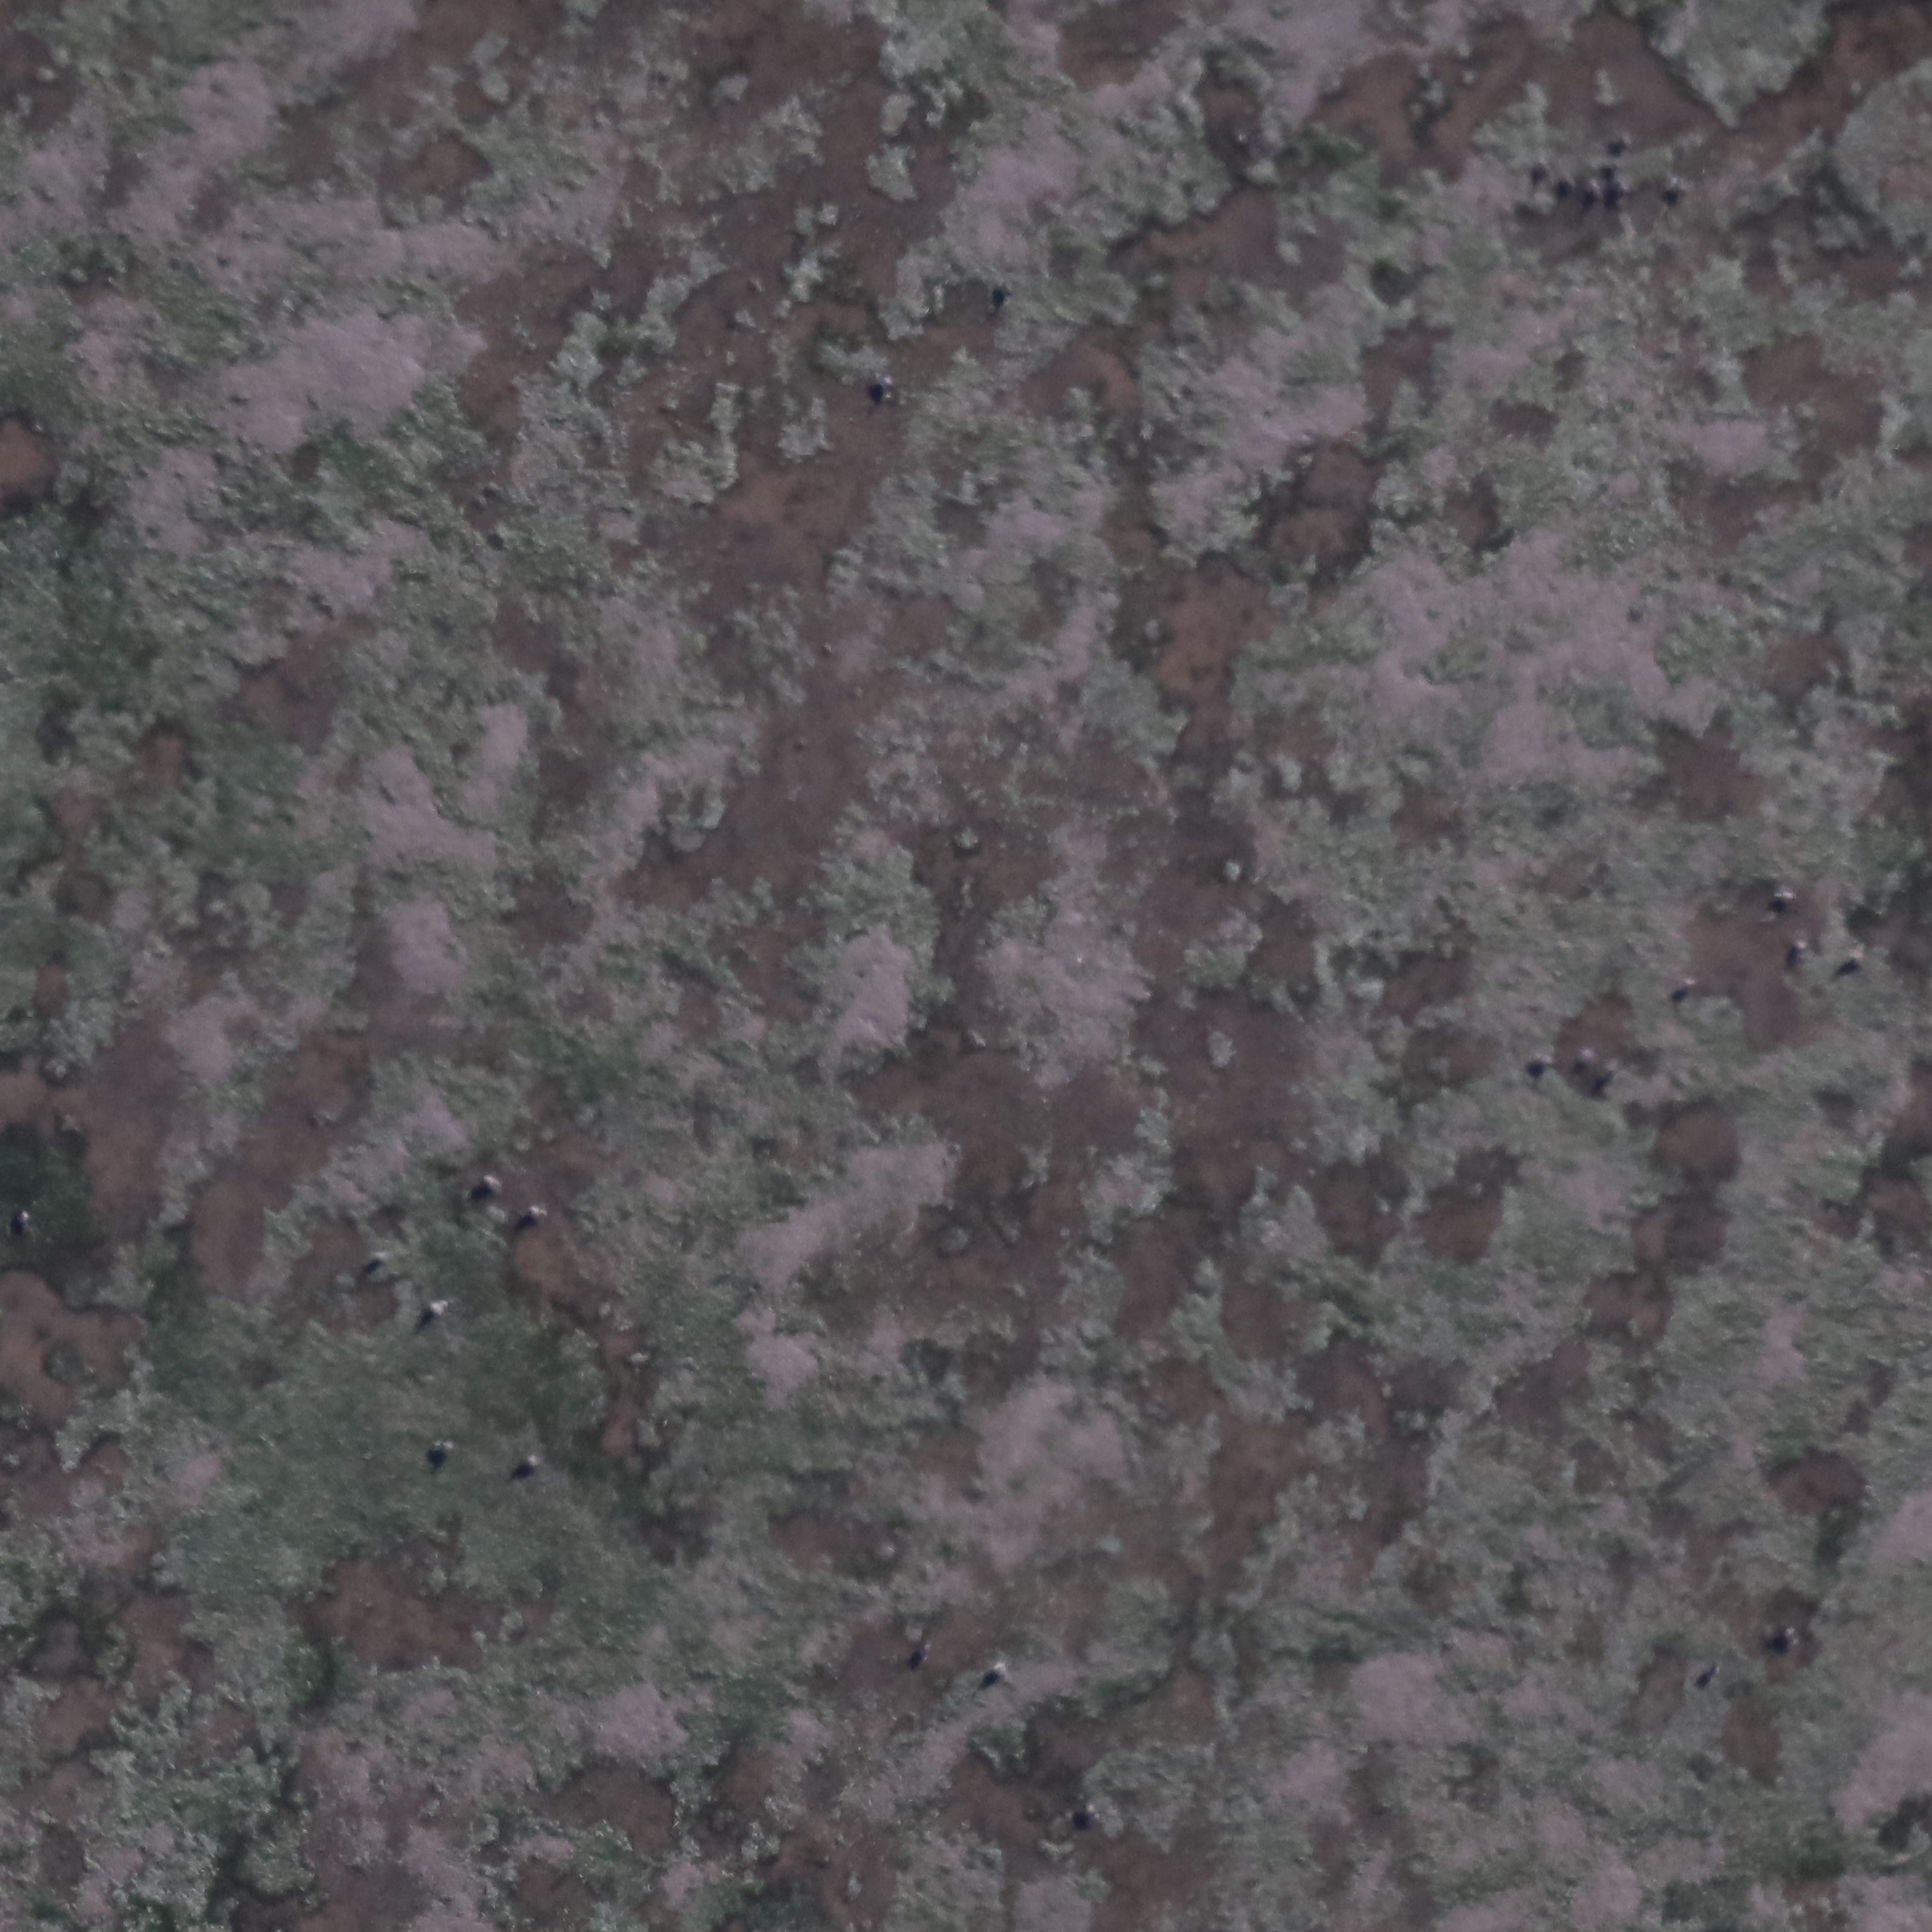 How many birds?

28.